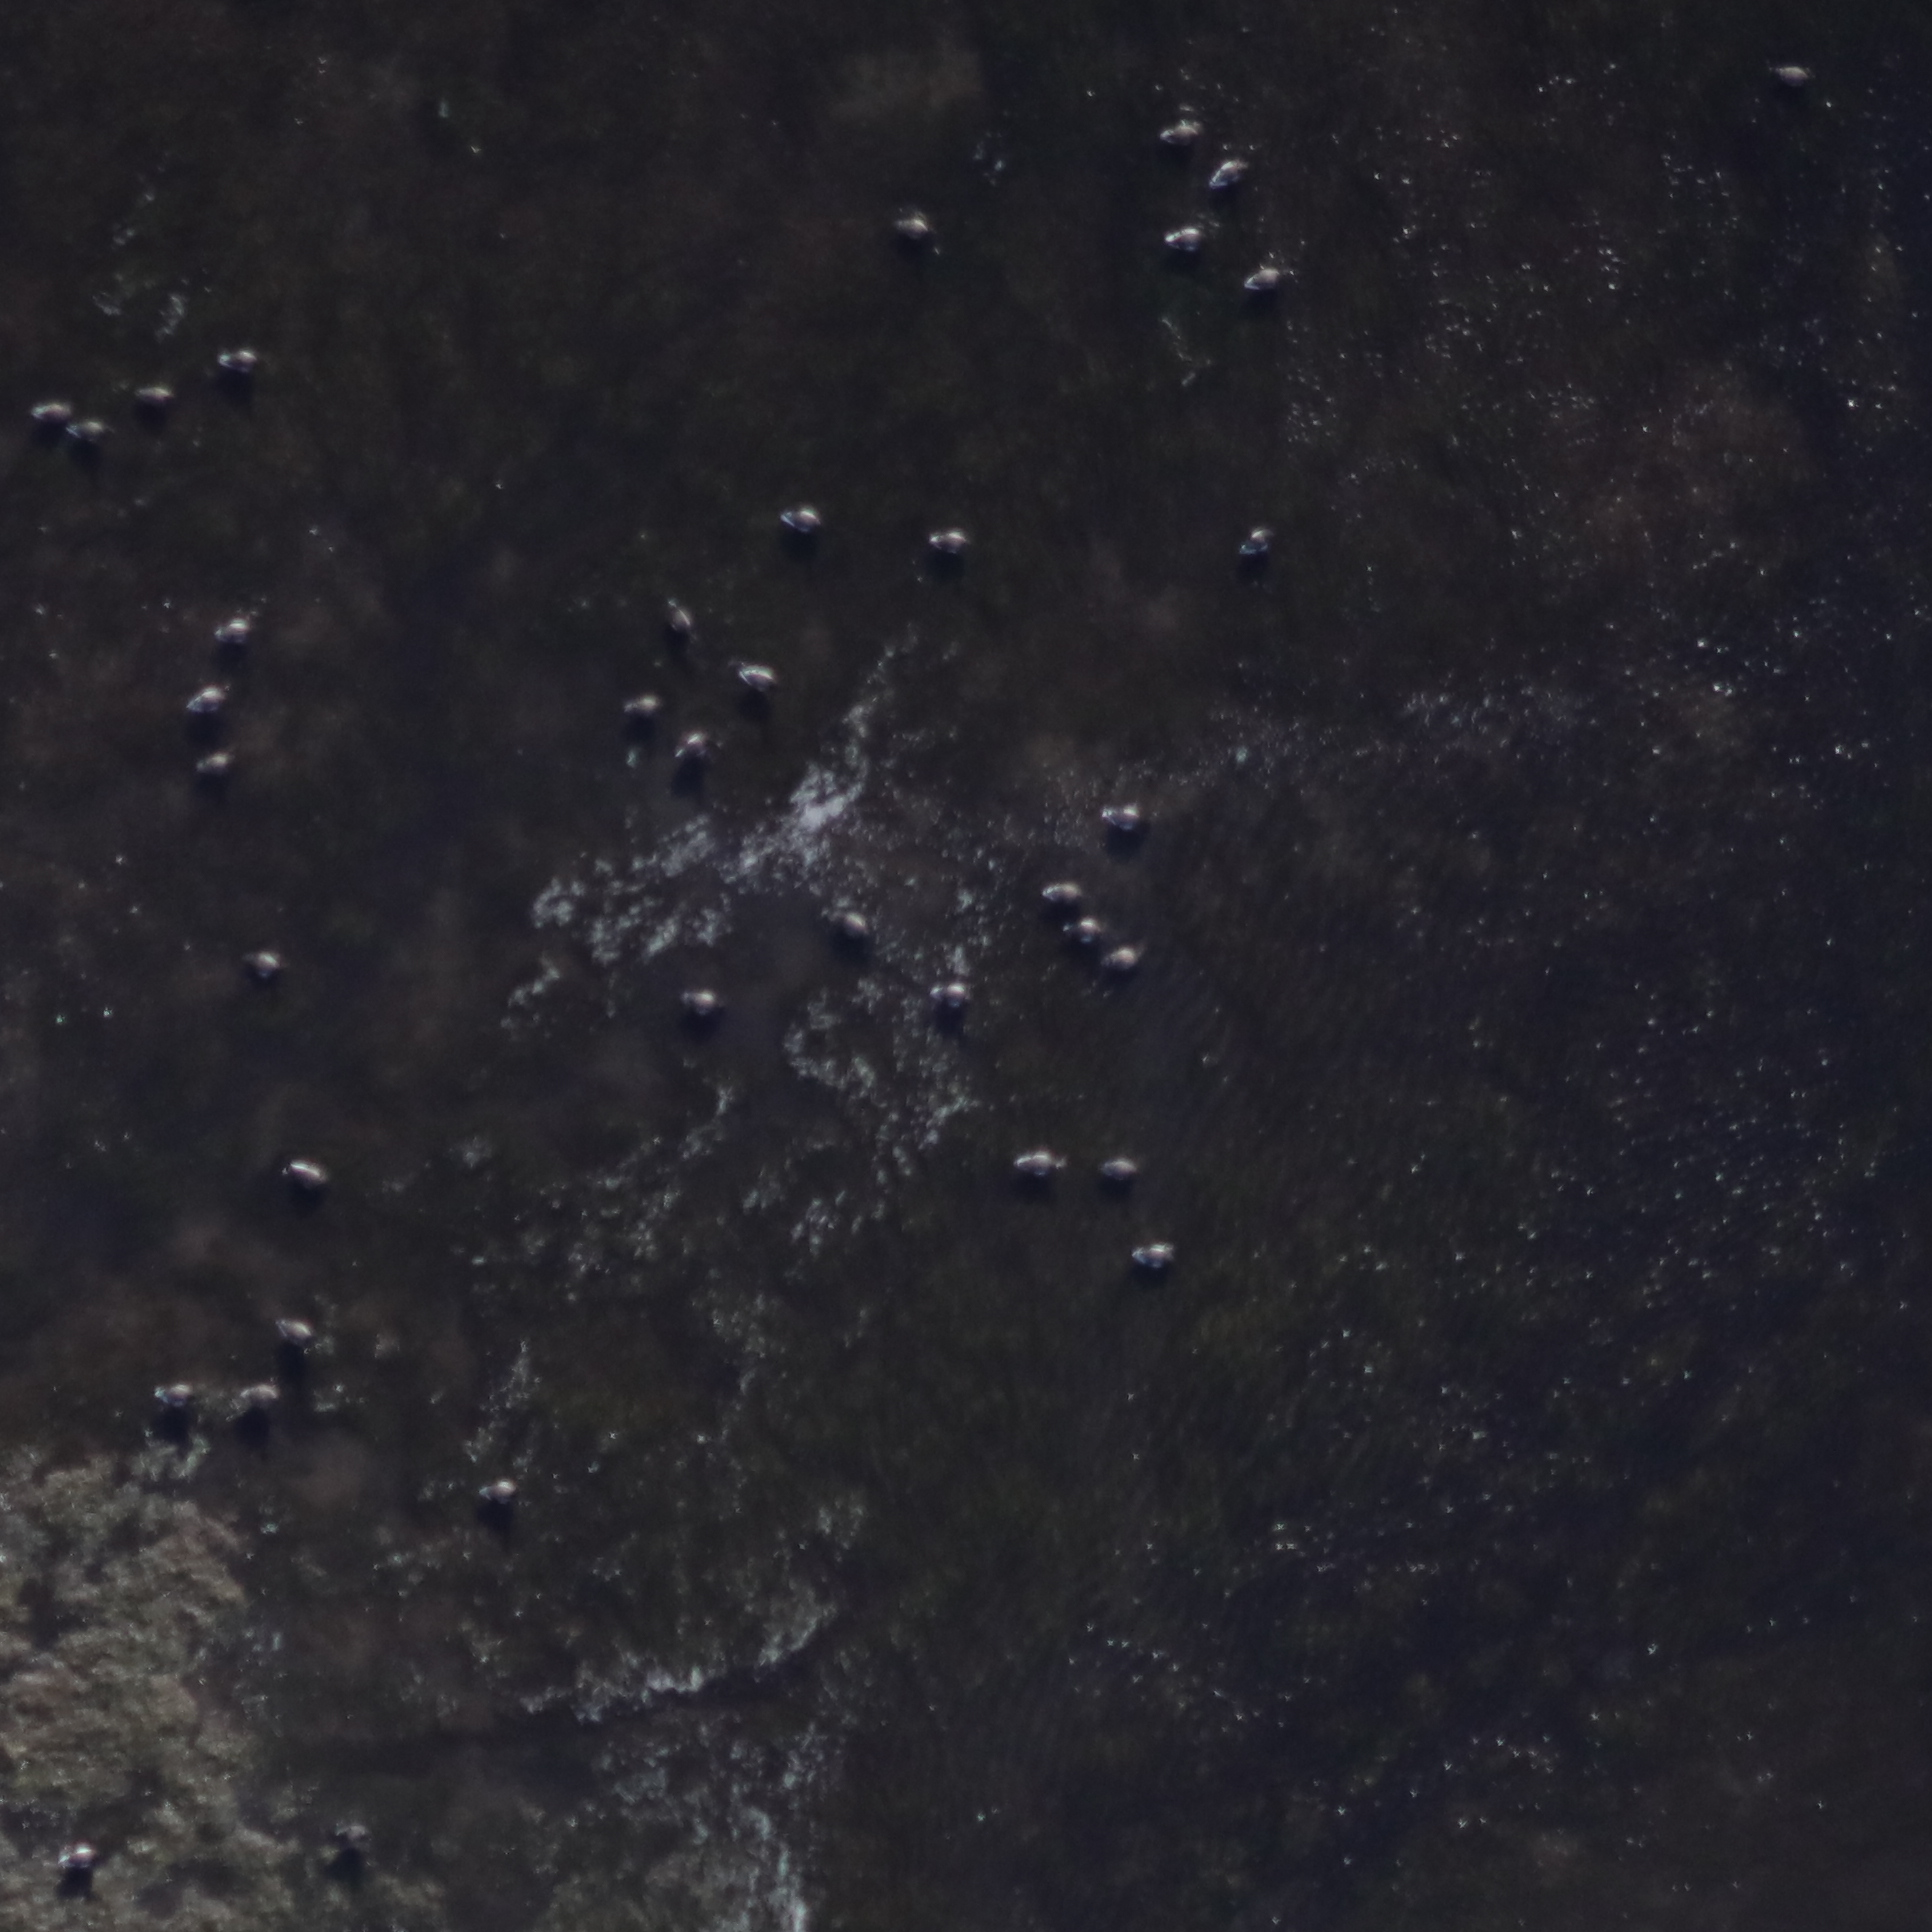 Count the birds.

37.